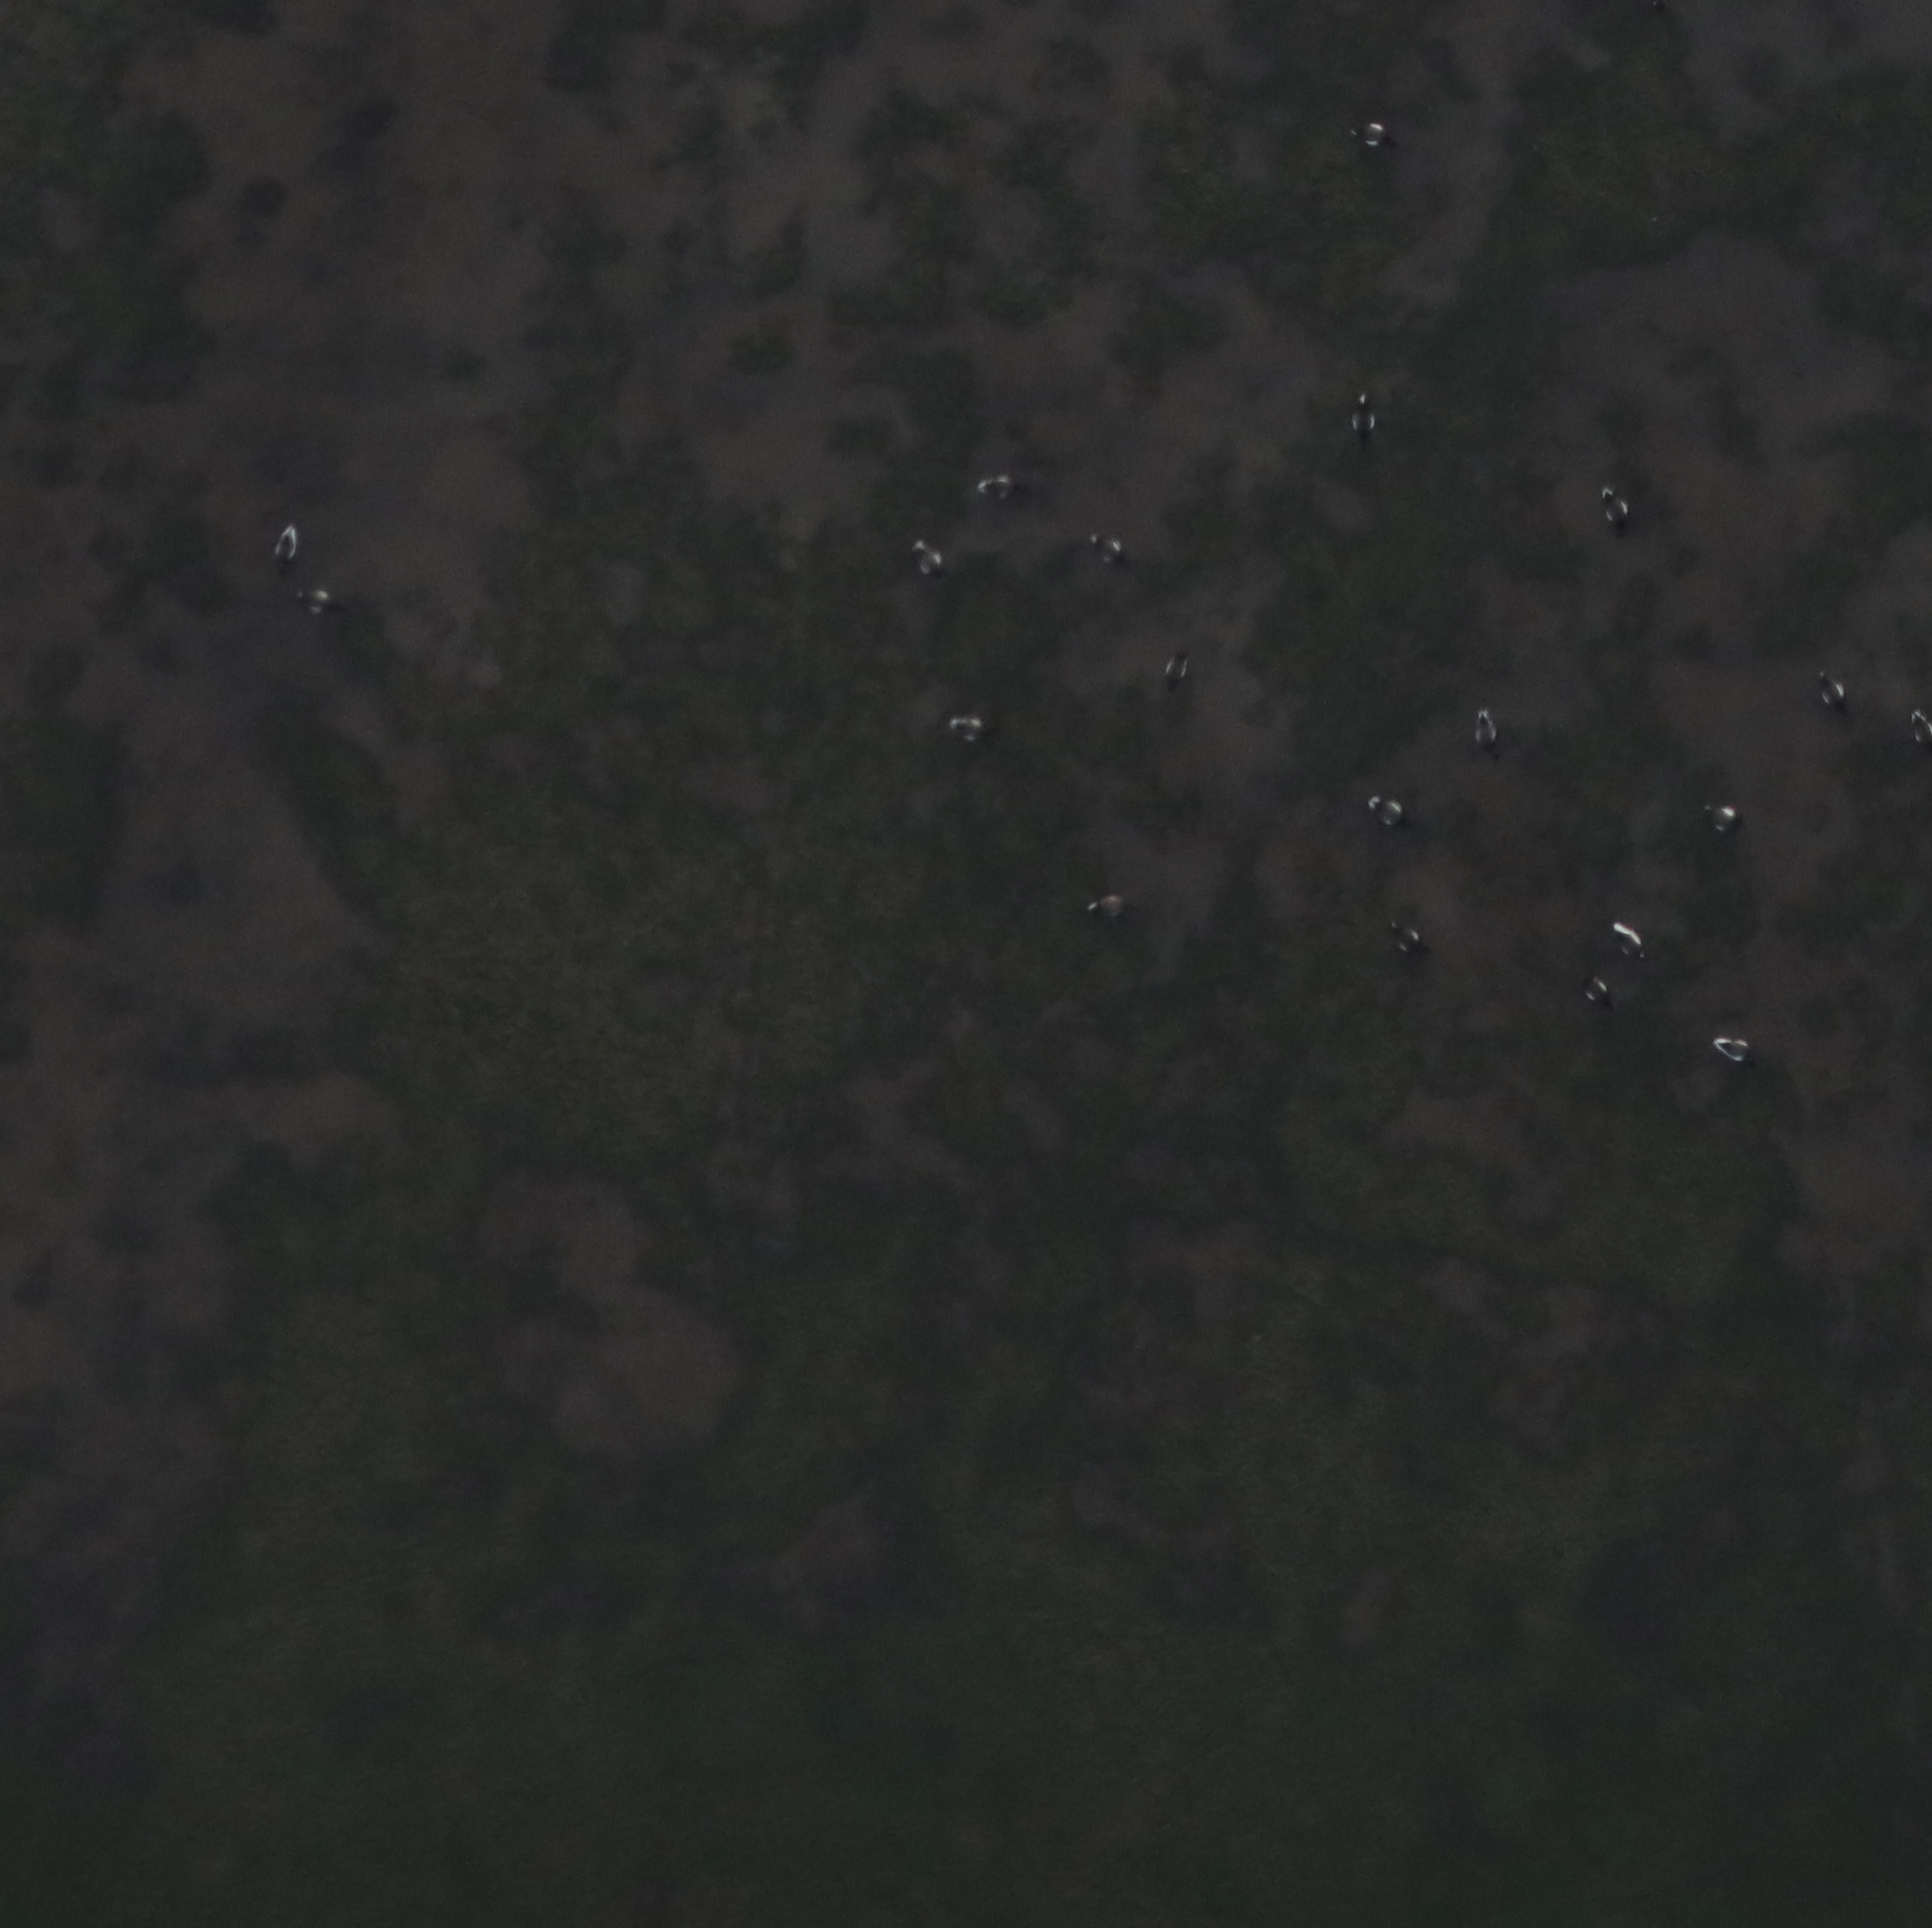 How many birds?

20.